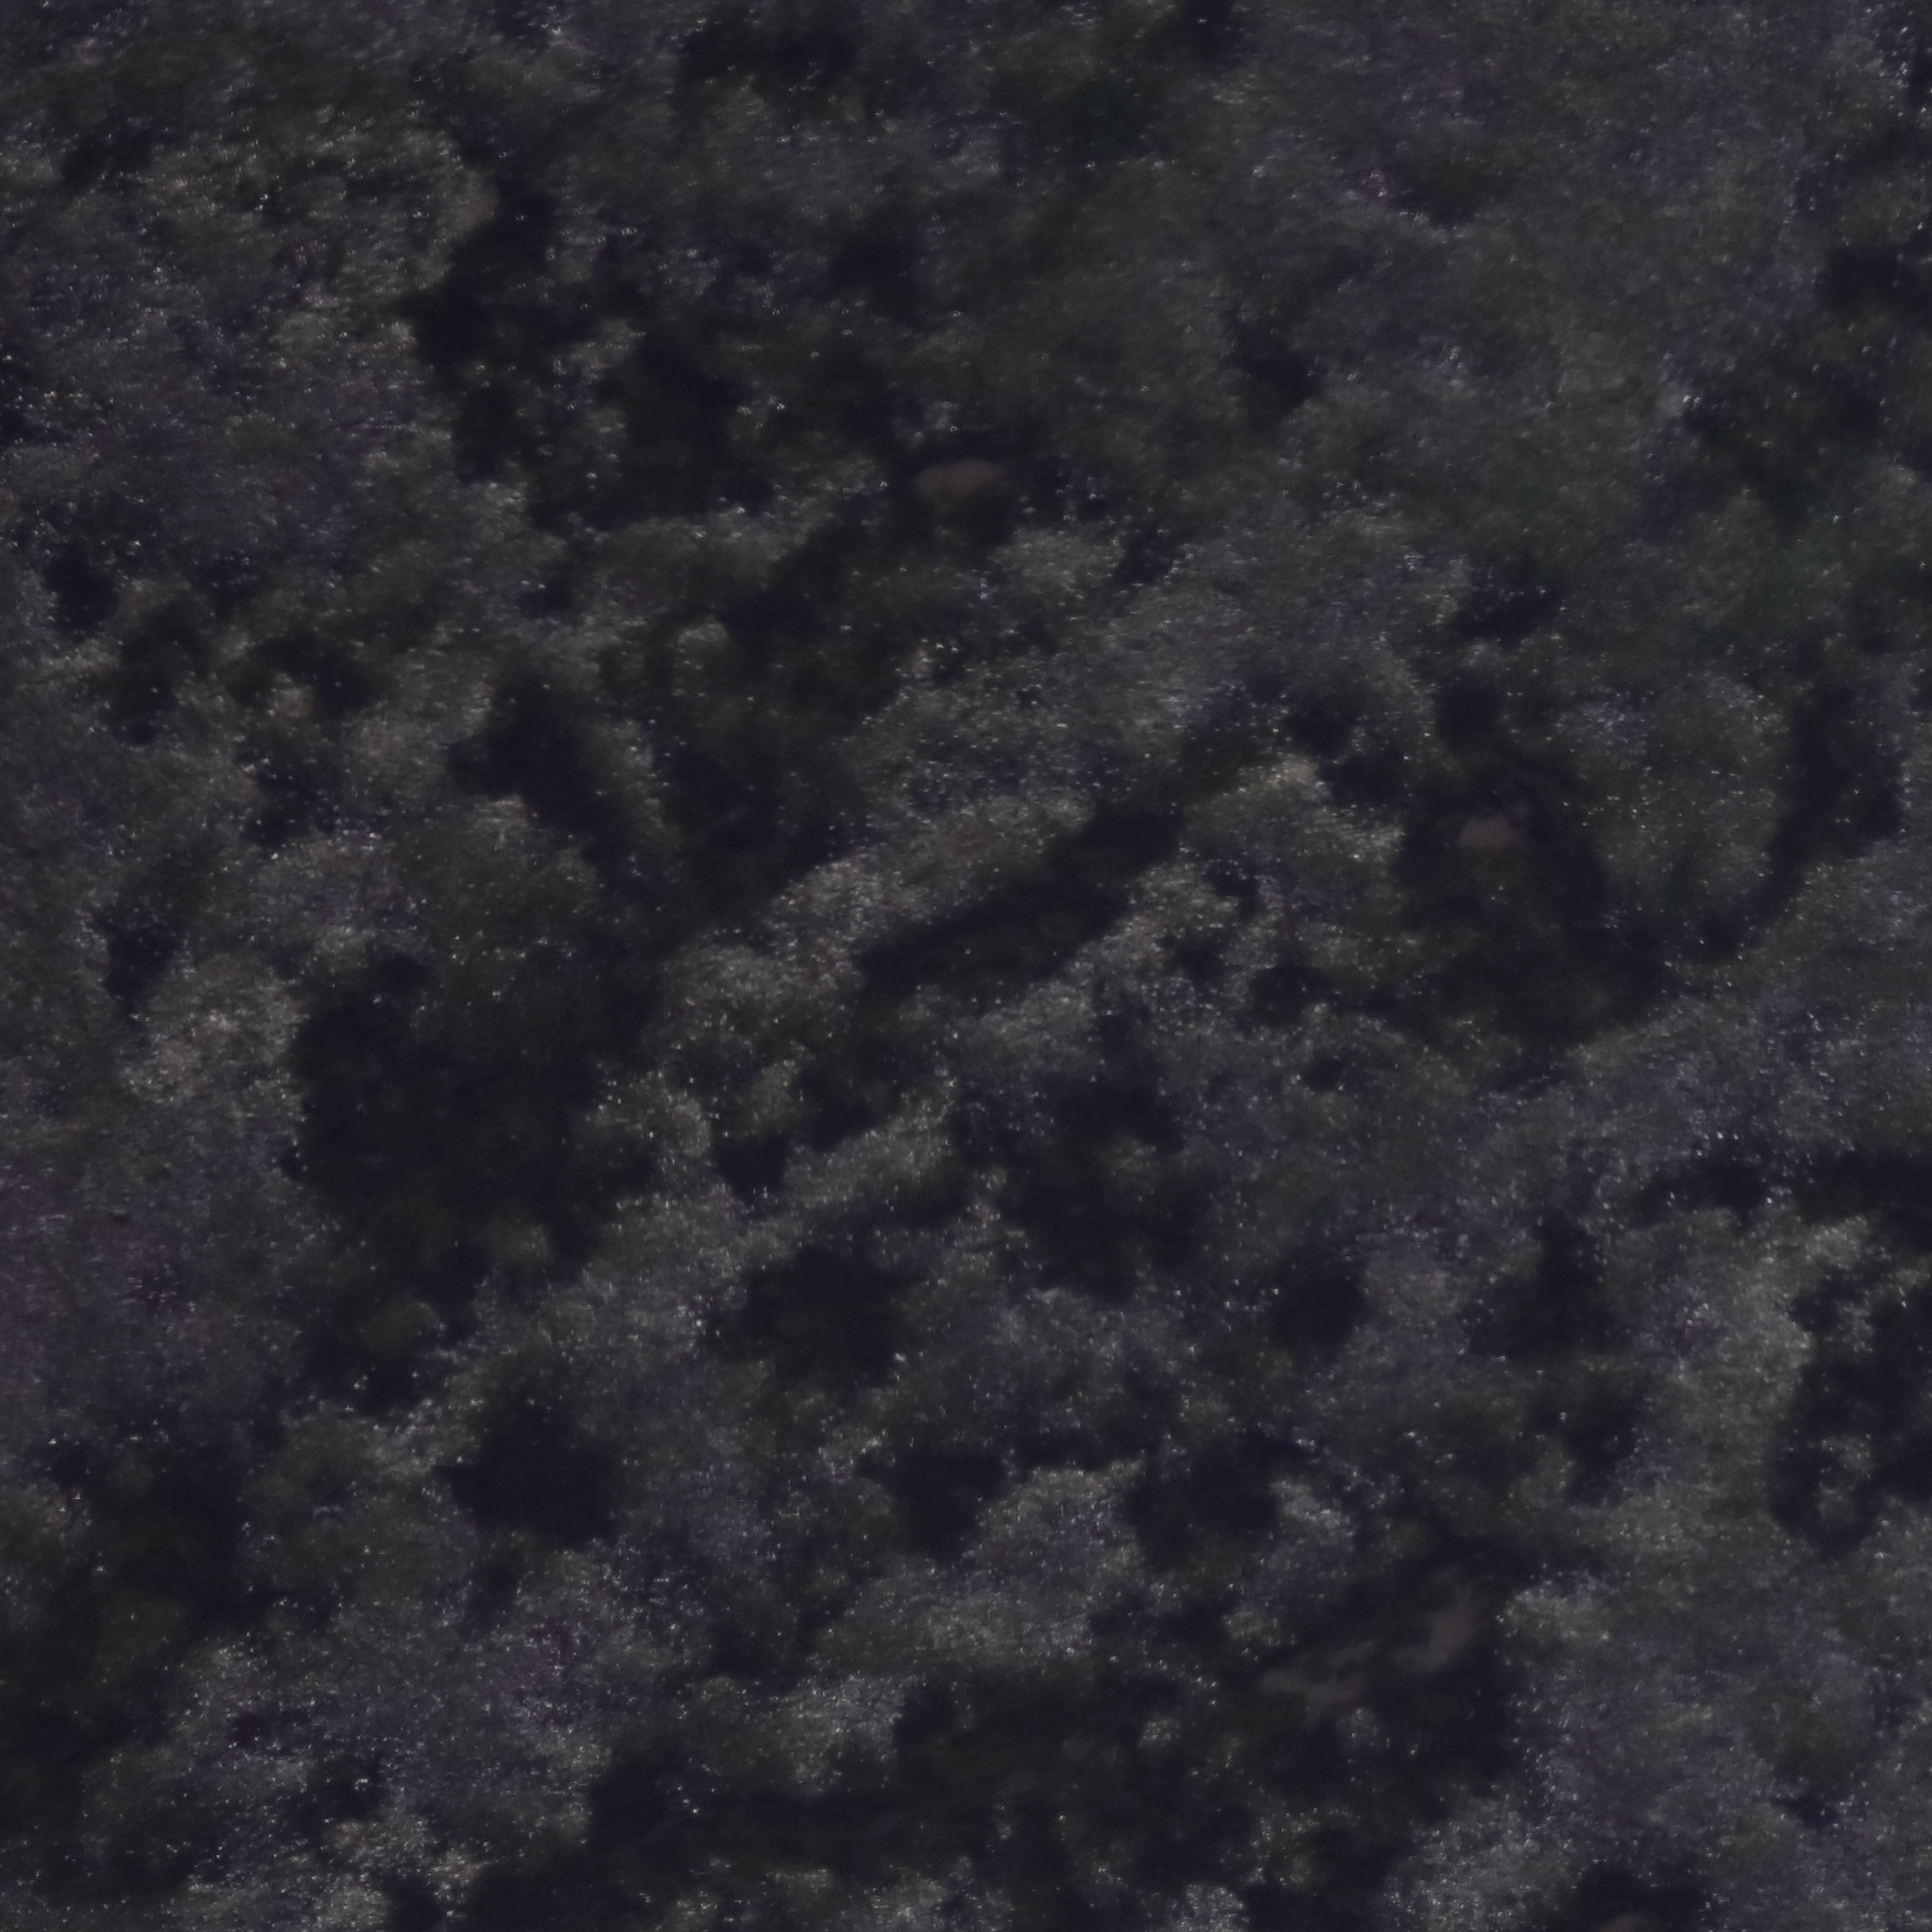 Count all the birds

0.